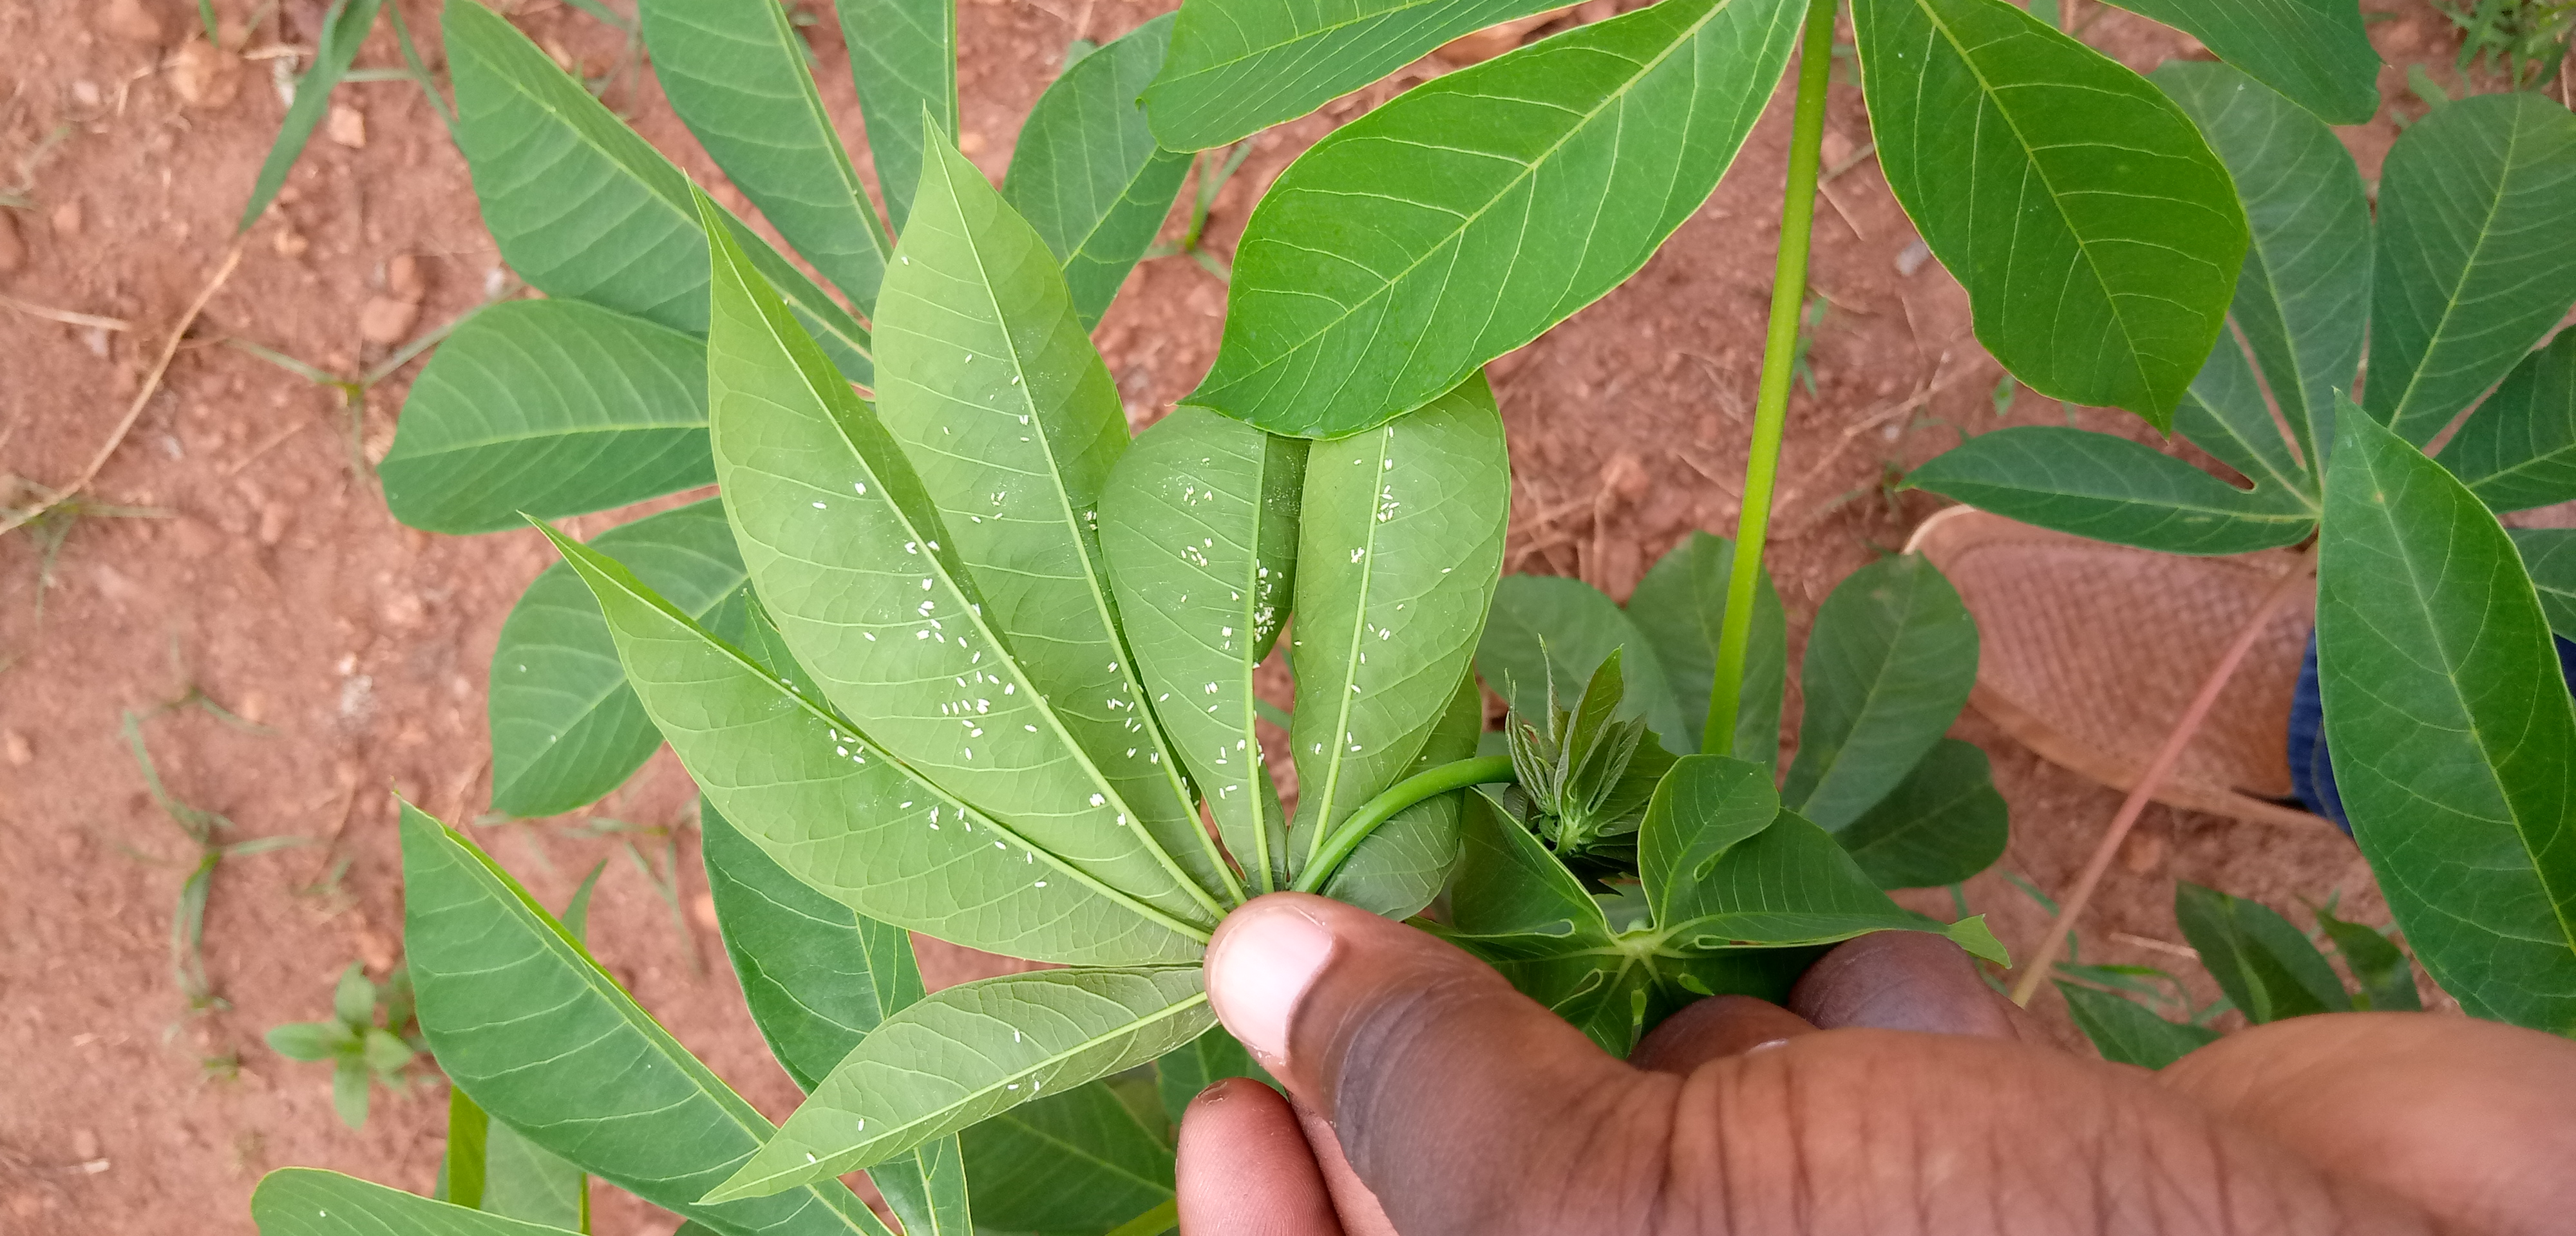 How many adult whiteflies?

156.